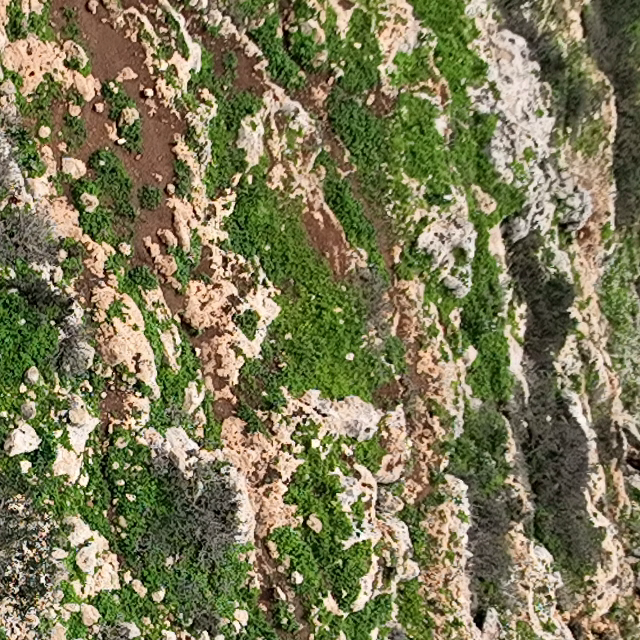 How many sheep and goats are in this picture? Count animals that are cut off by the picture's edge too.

0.